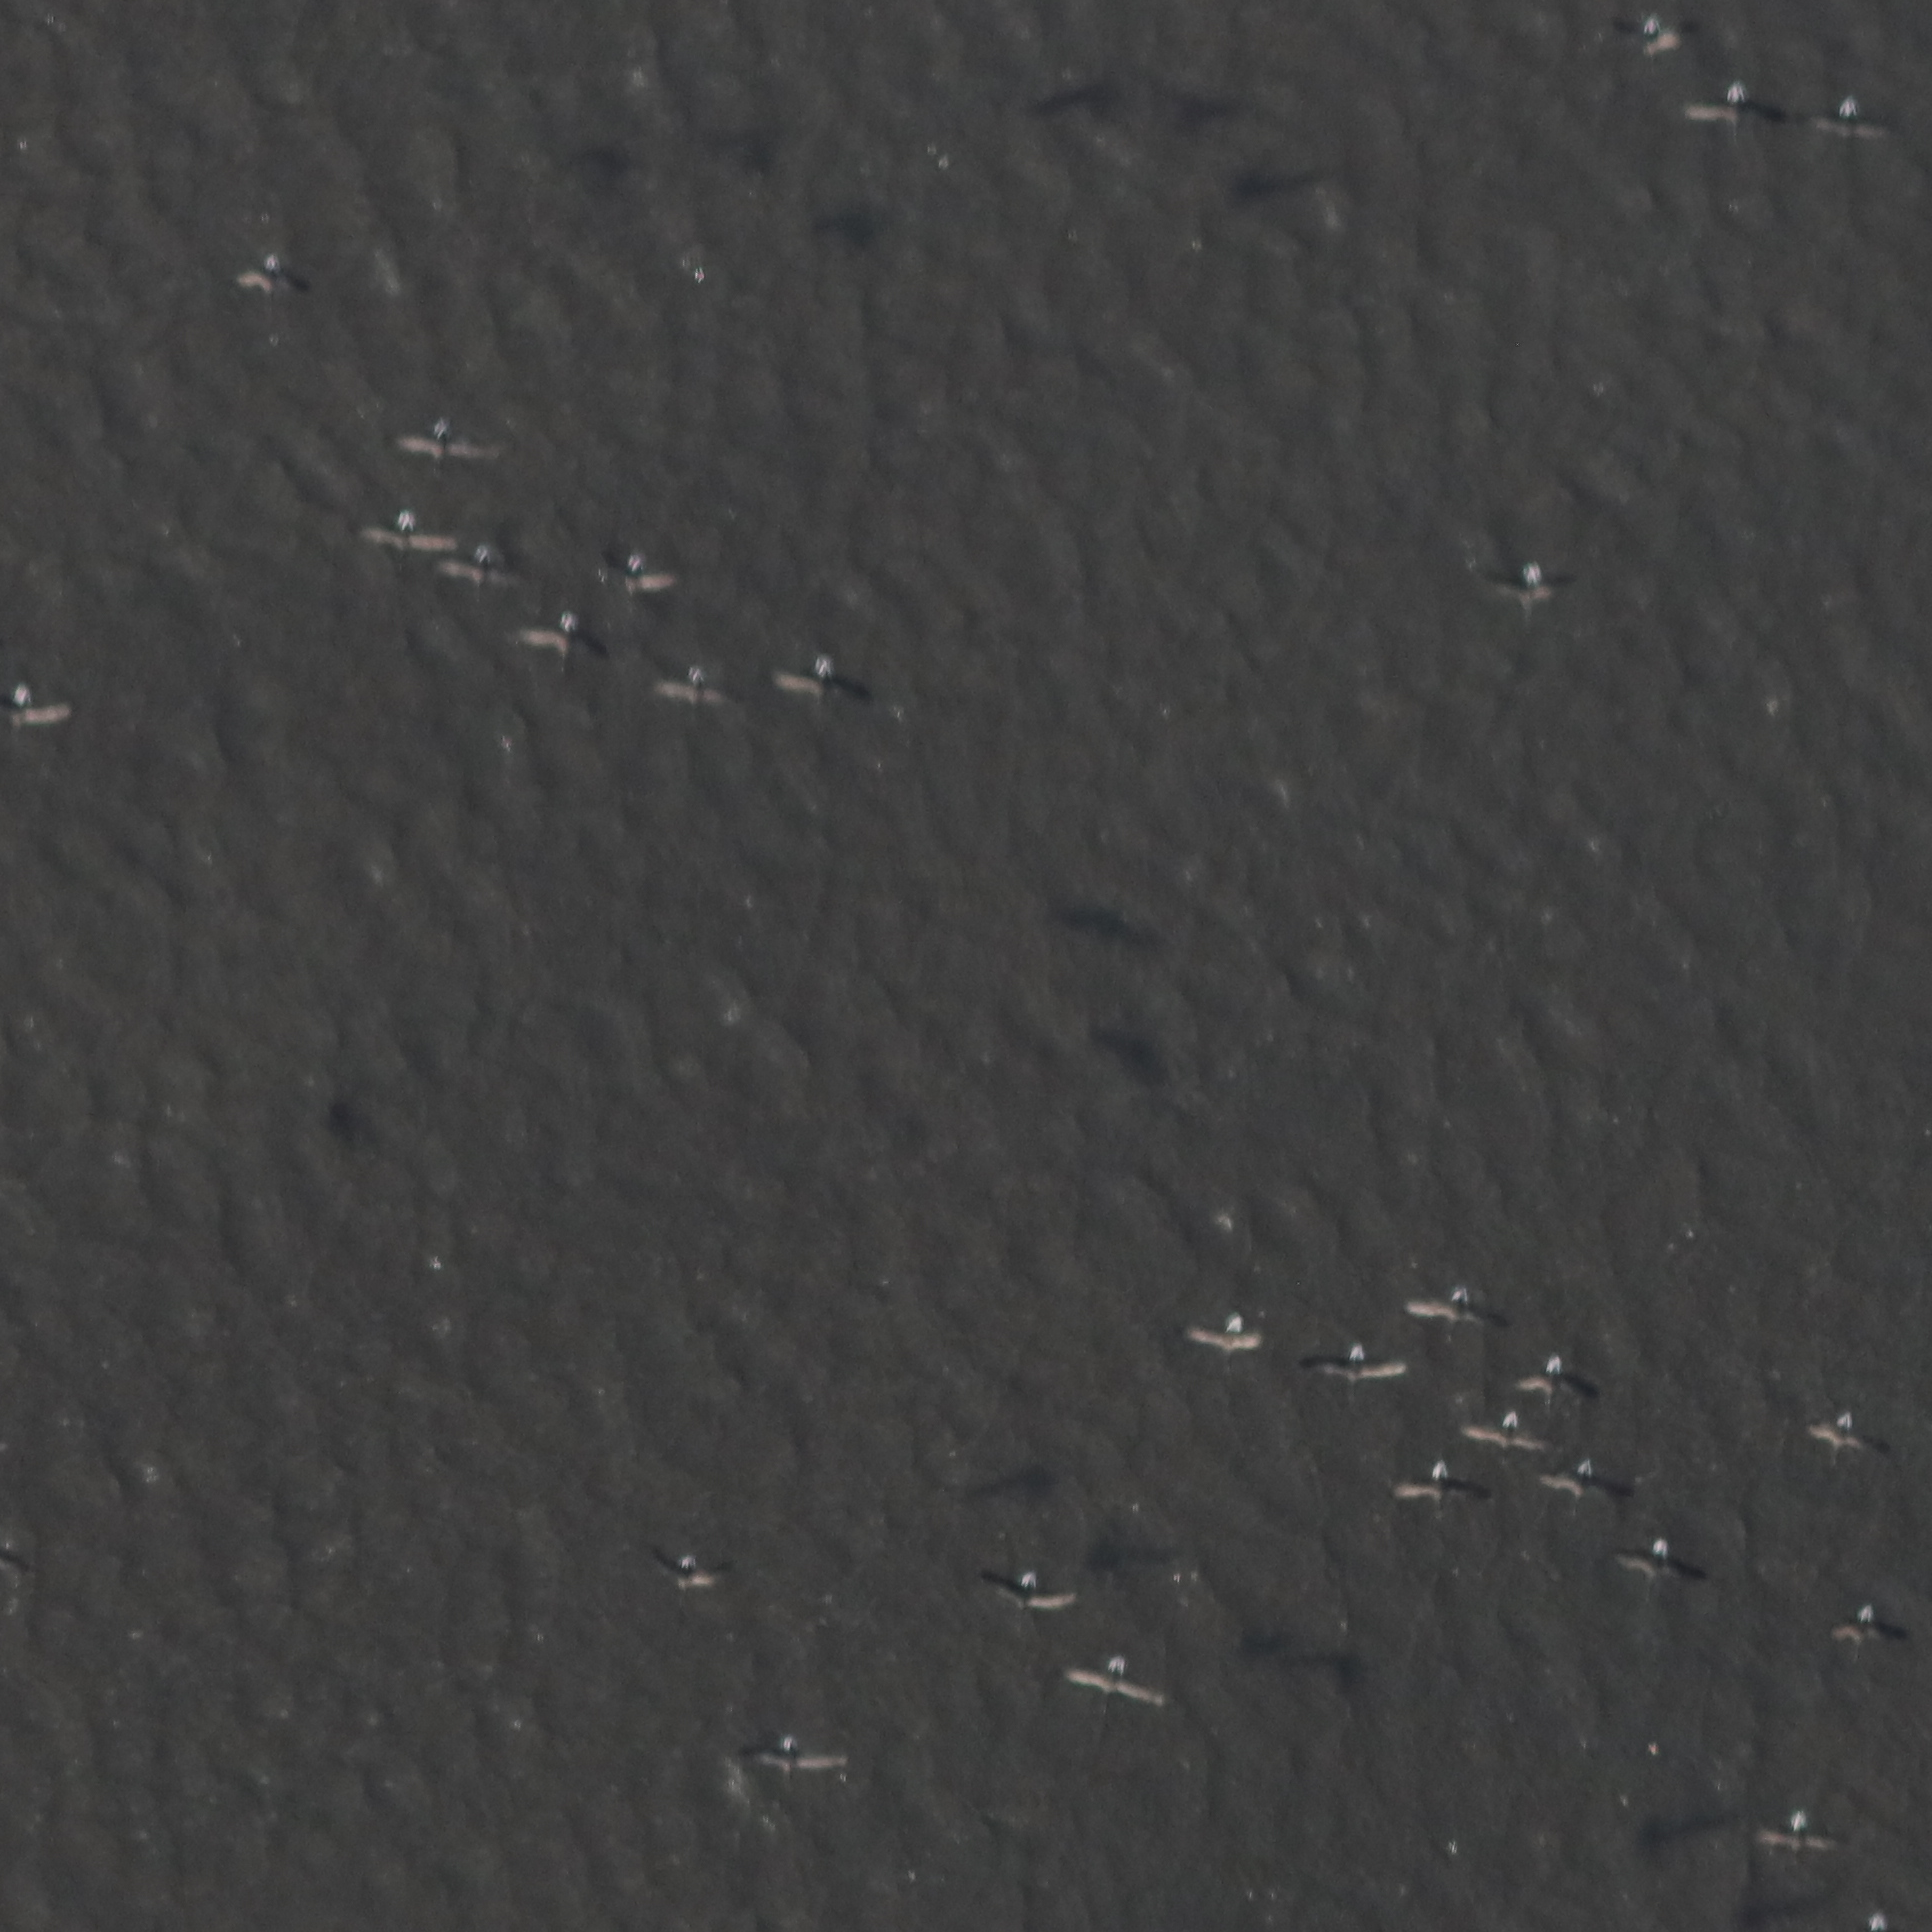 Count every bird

28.